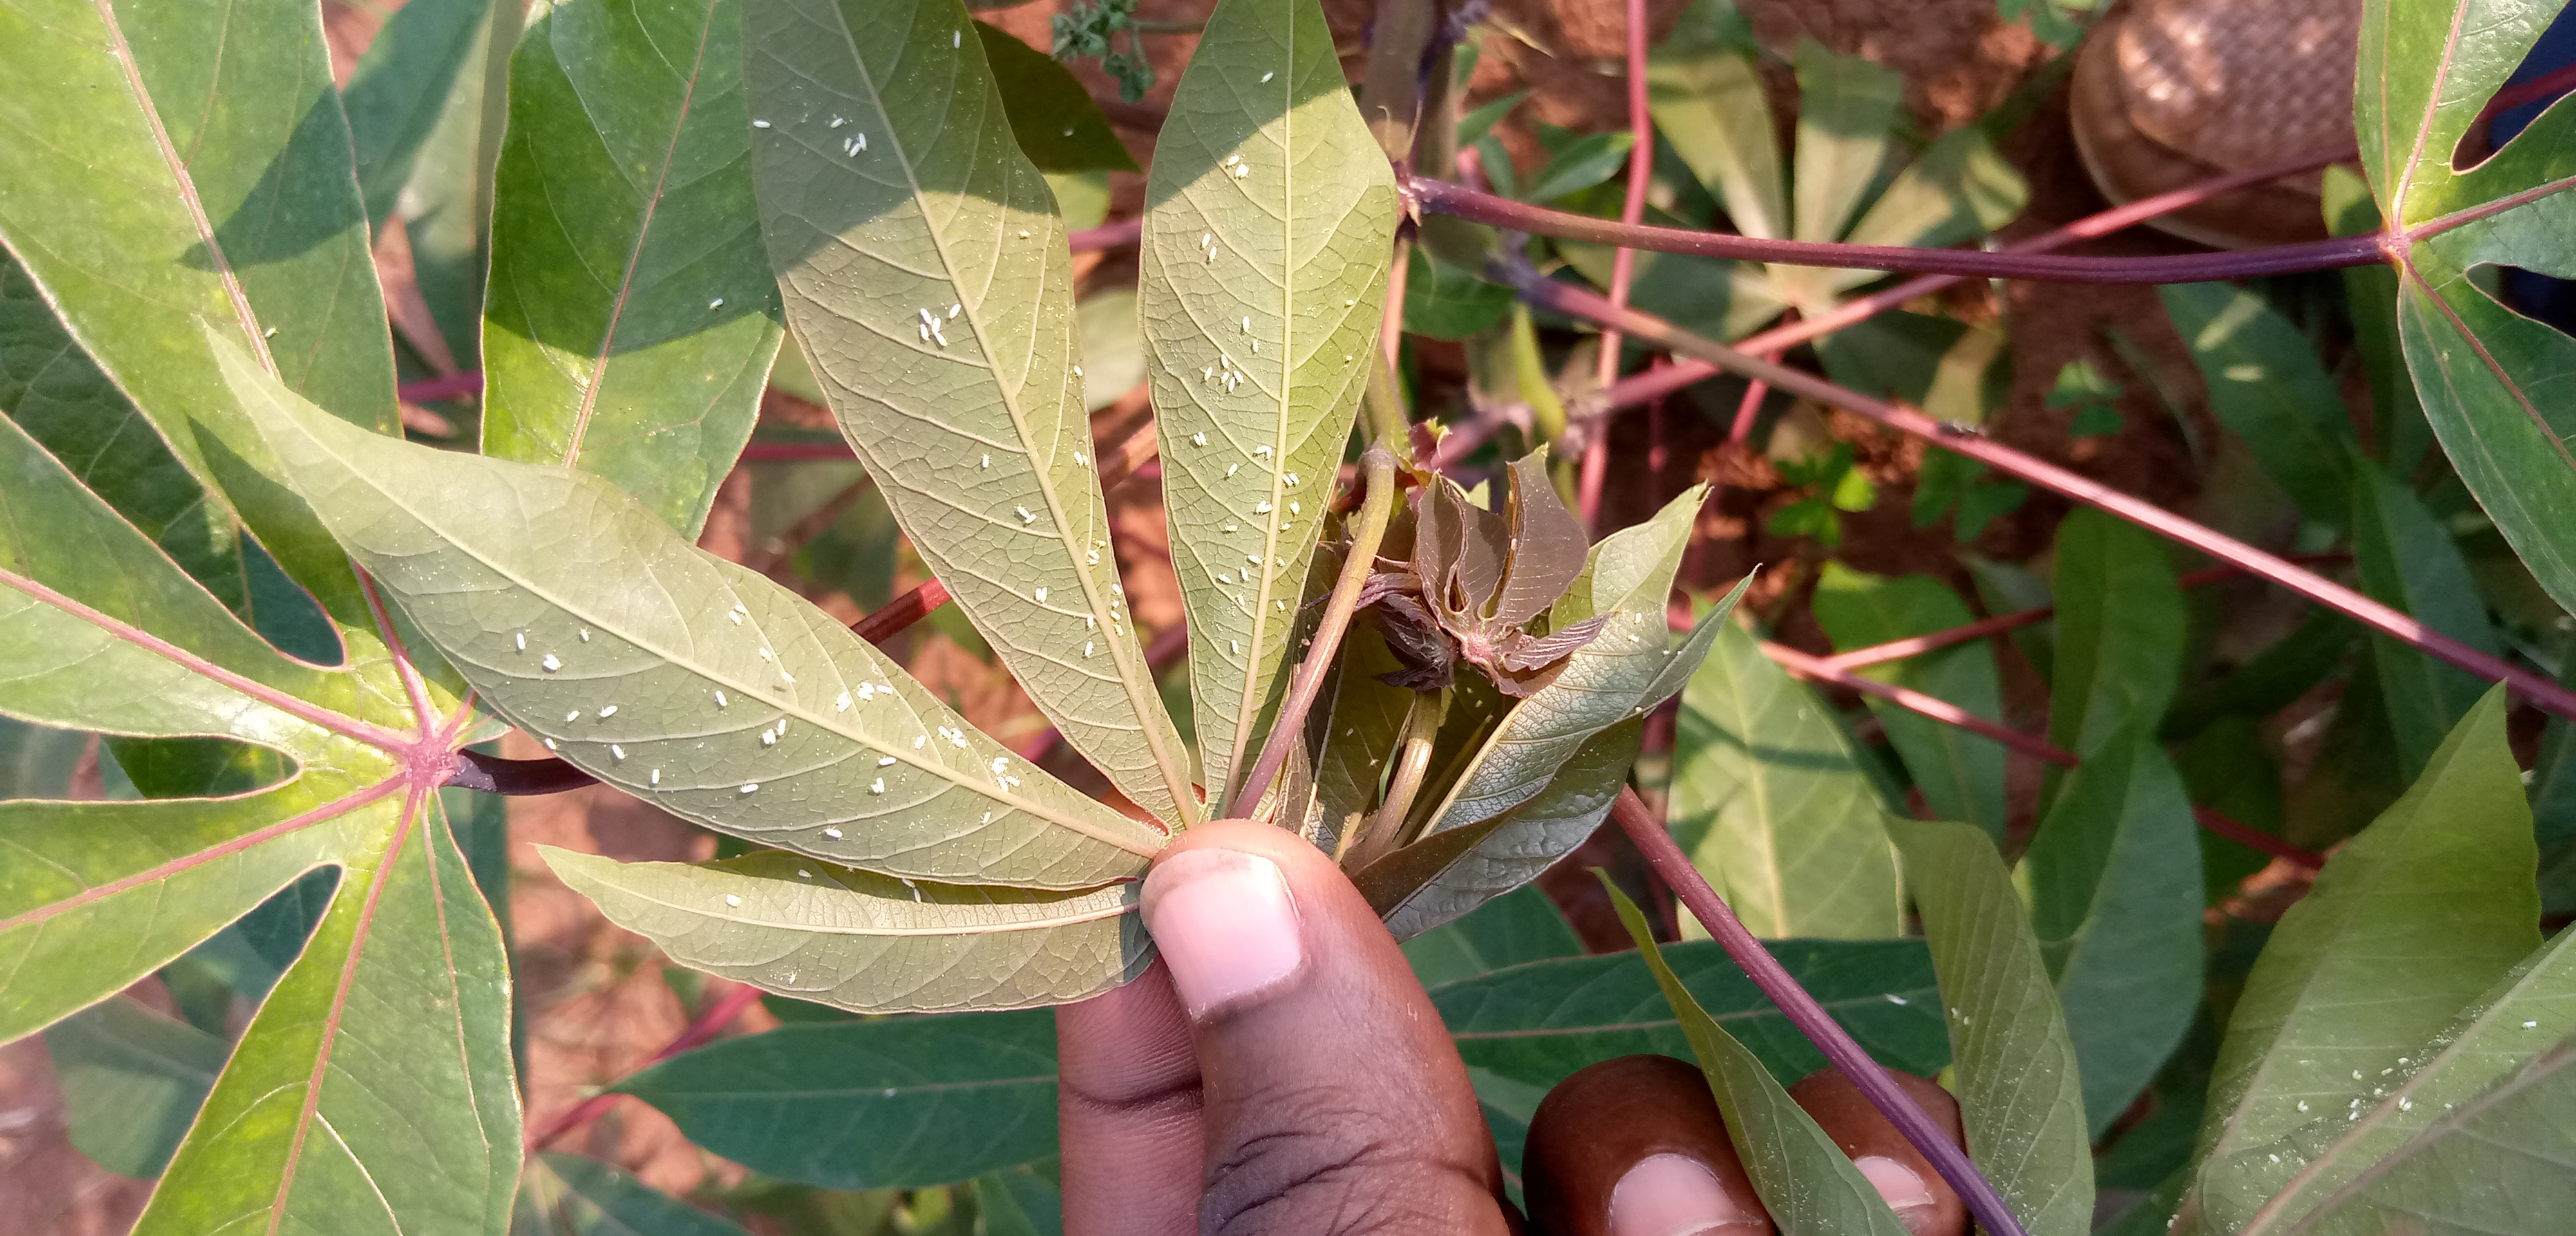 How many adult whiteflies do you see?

137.